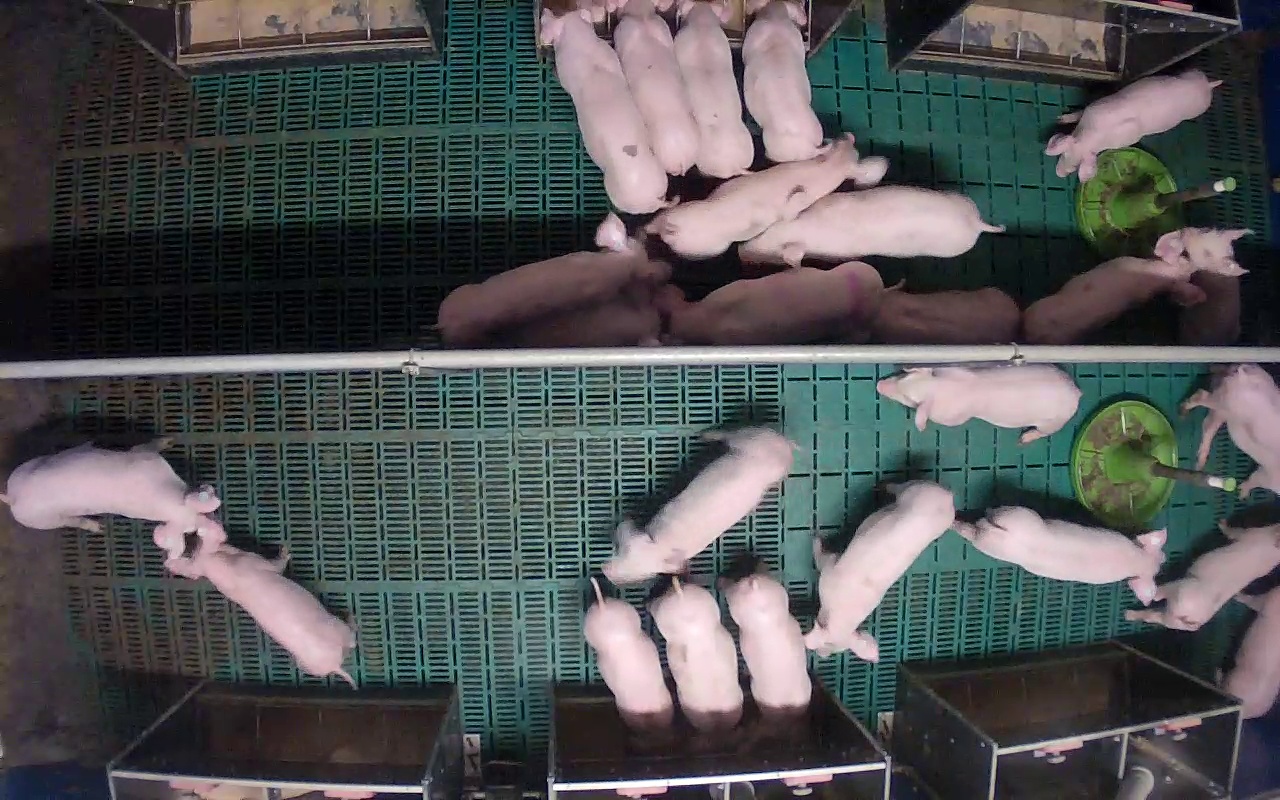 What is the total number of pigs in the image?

25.